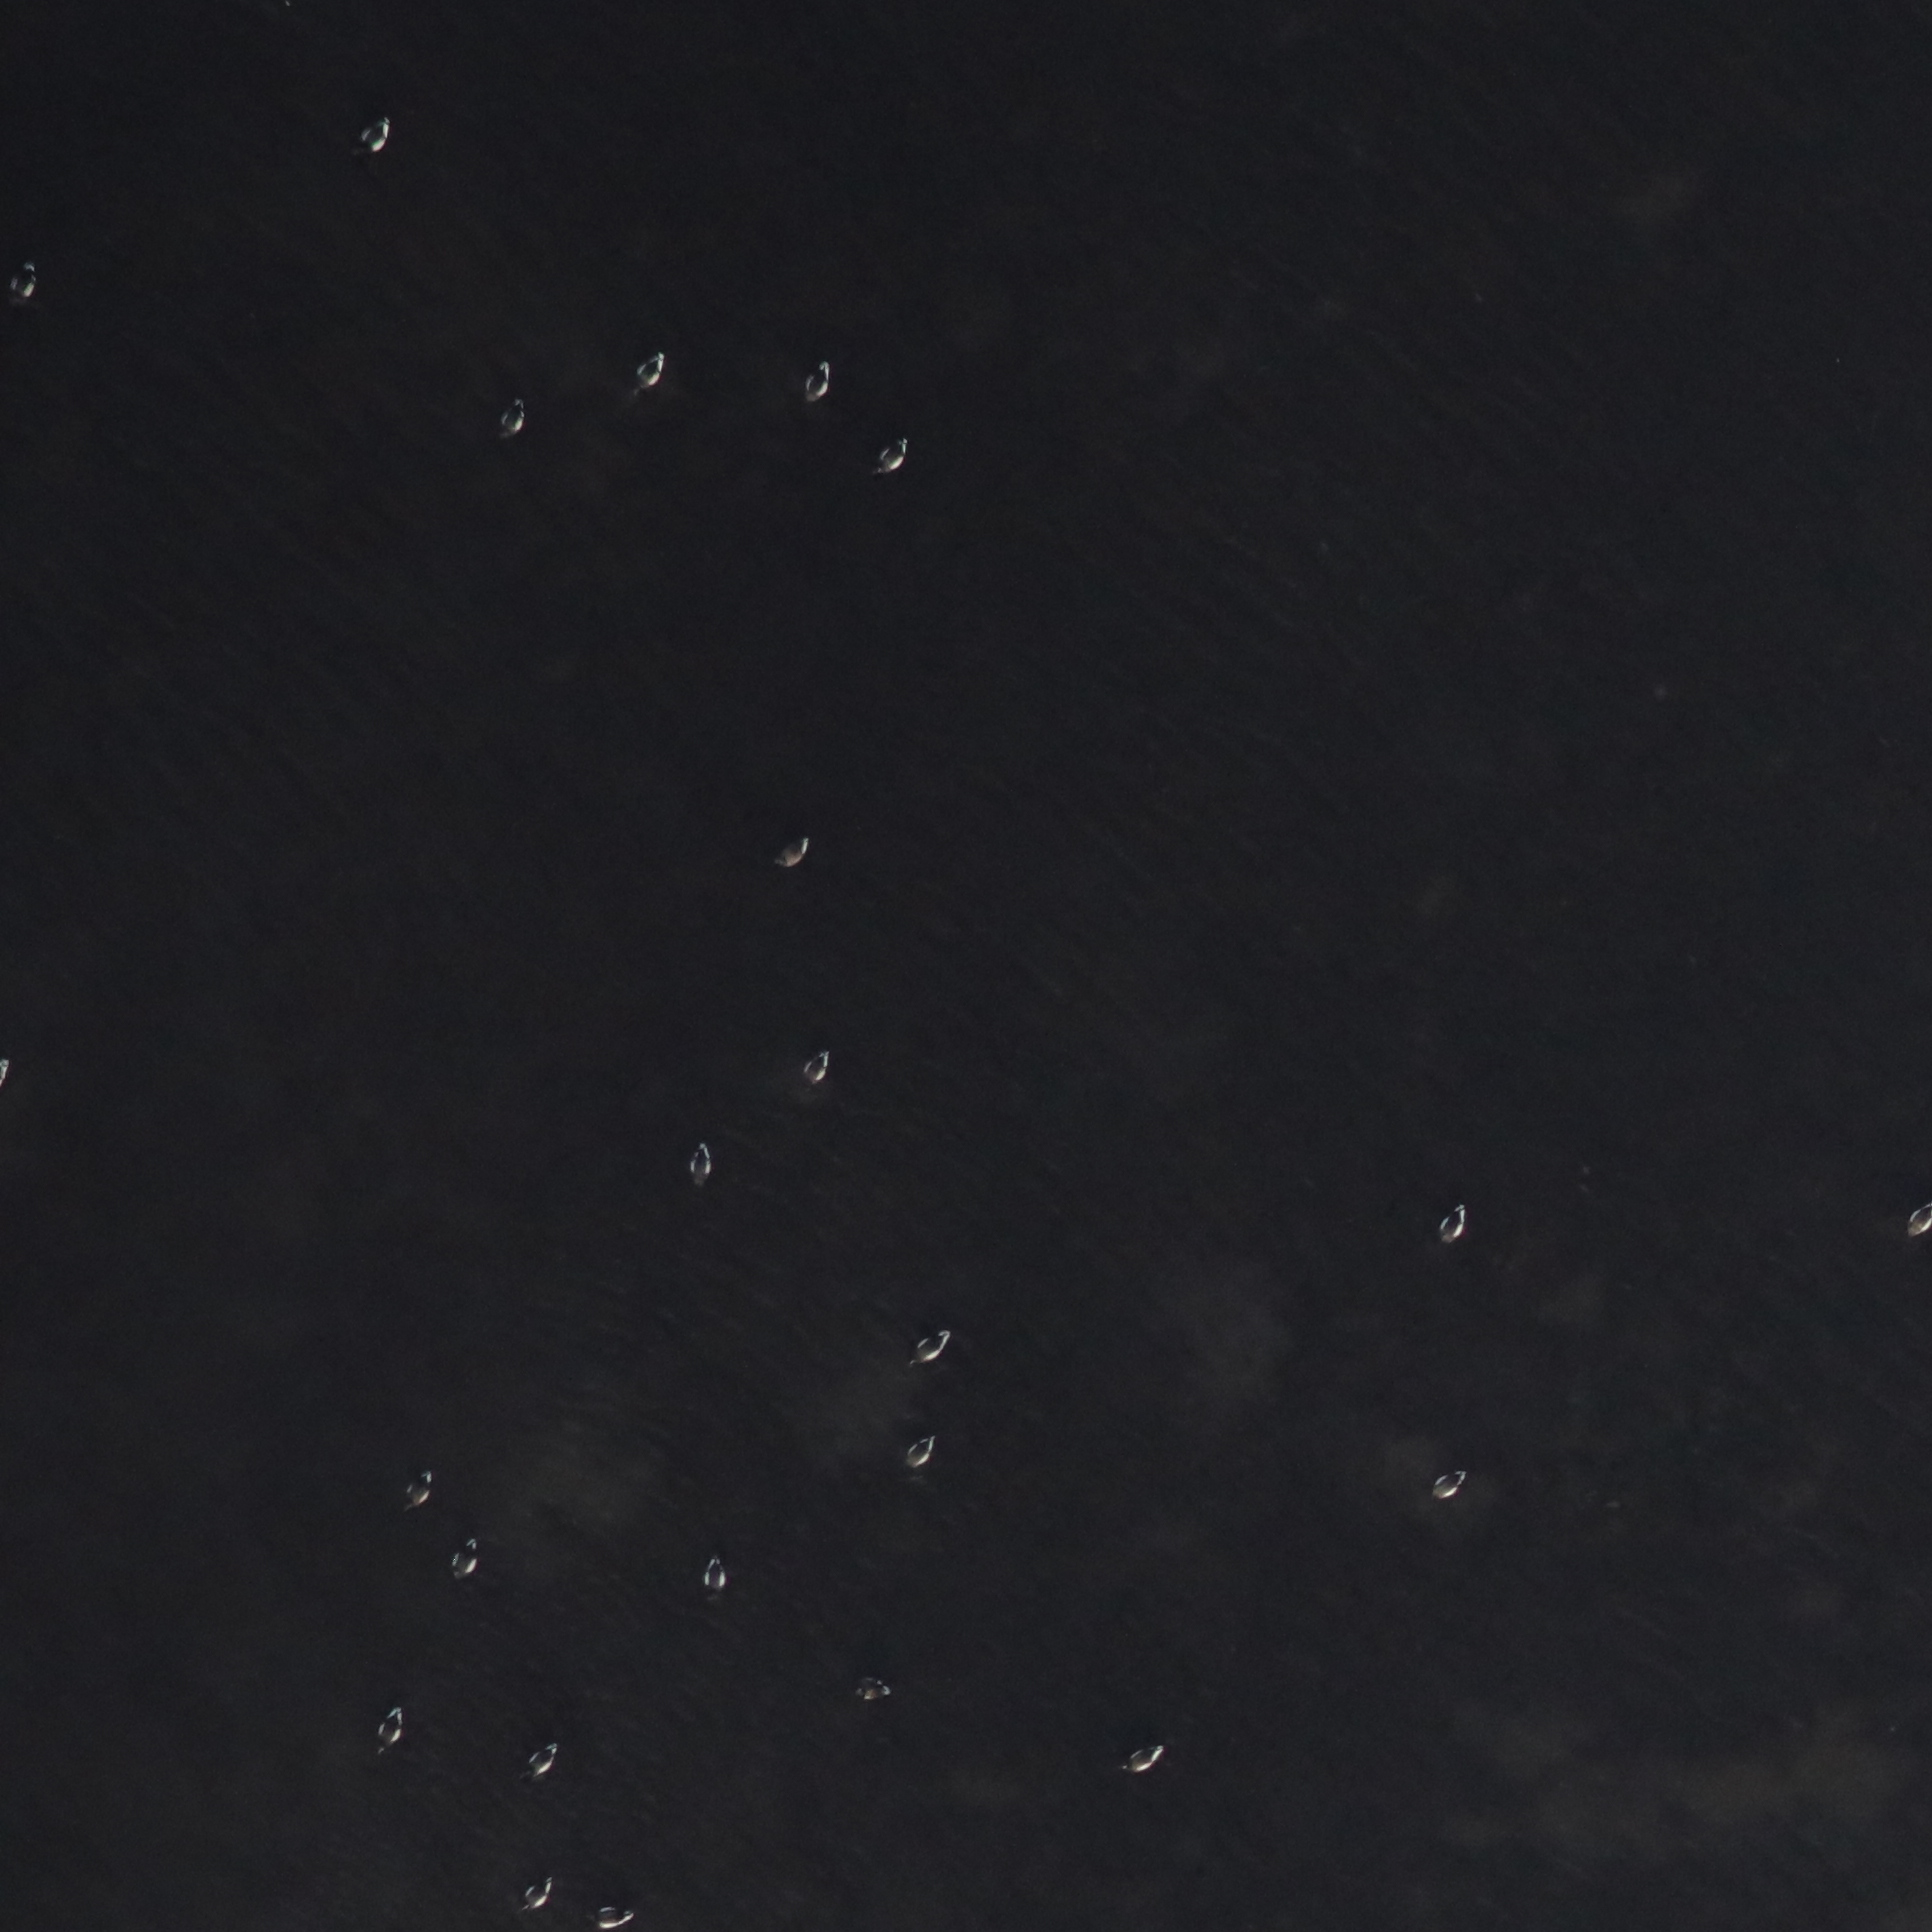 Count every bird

23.